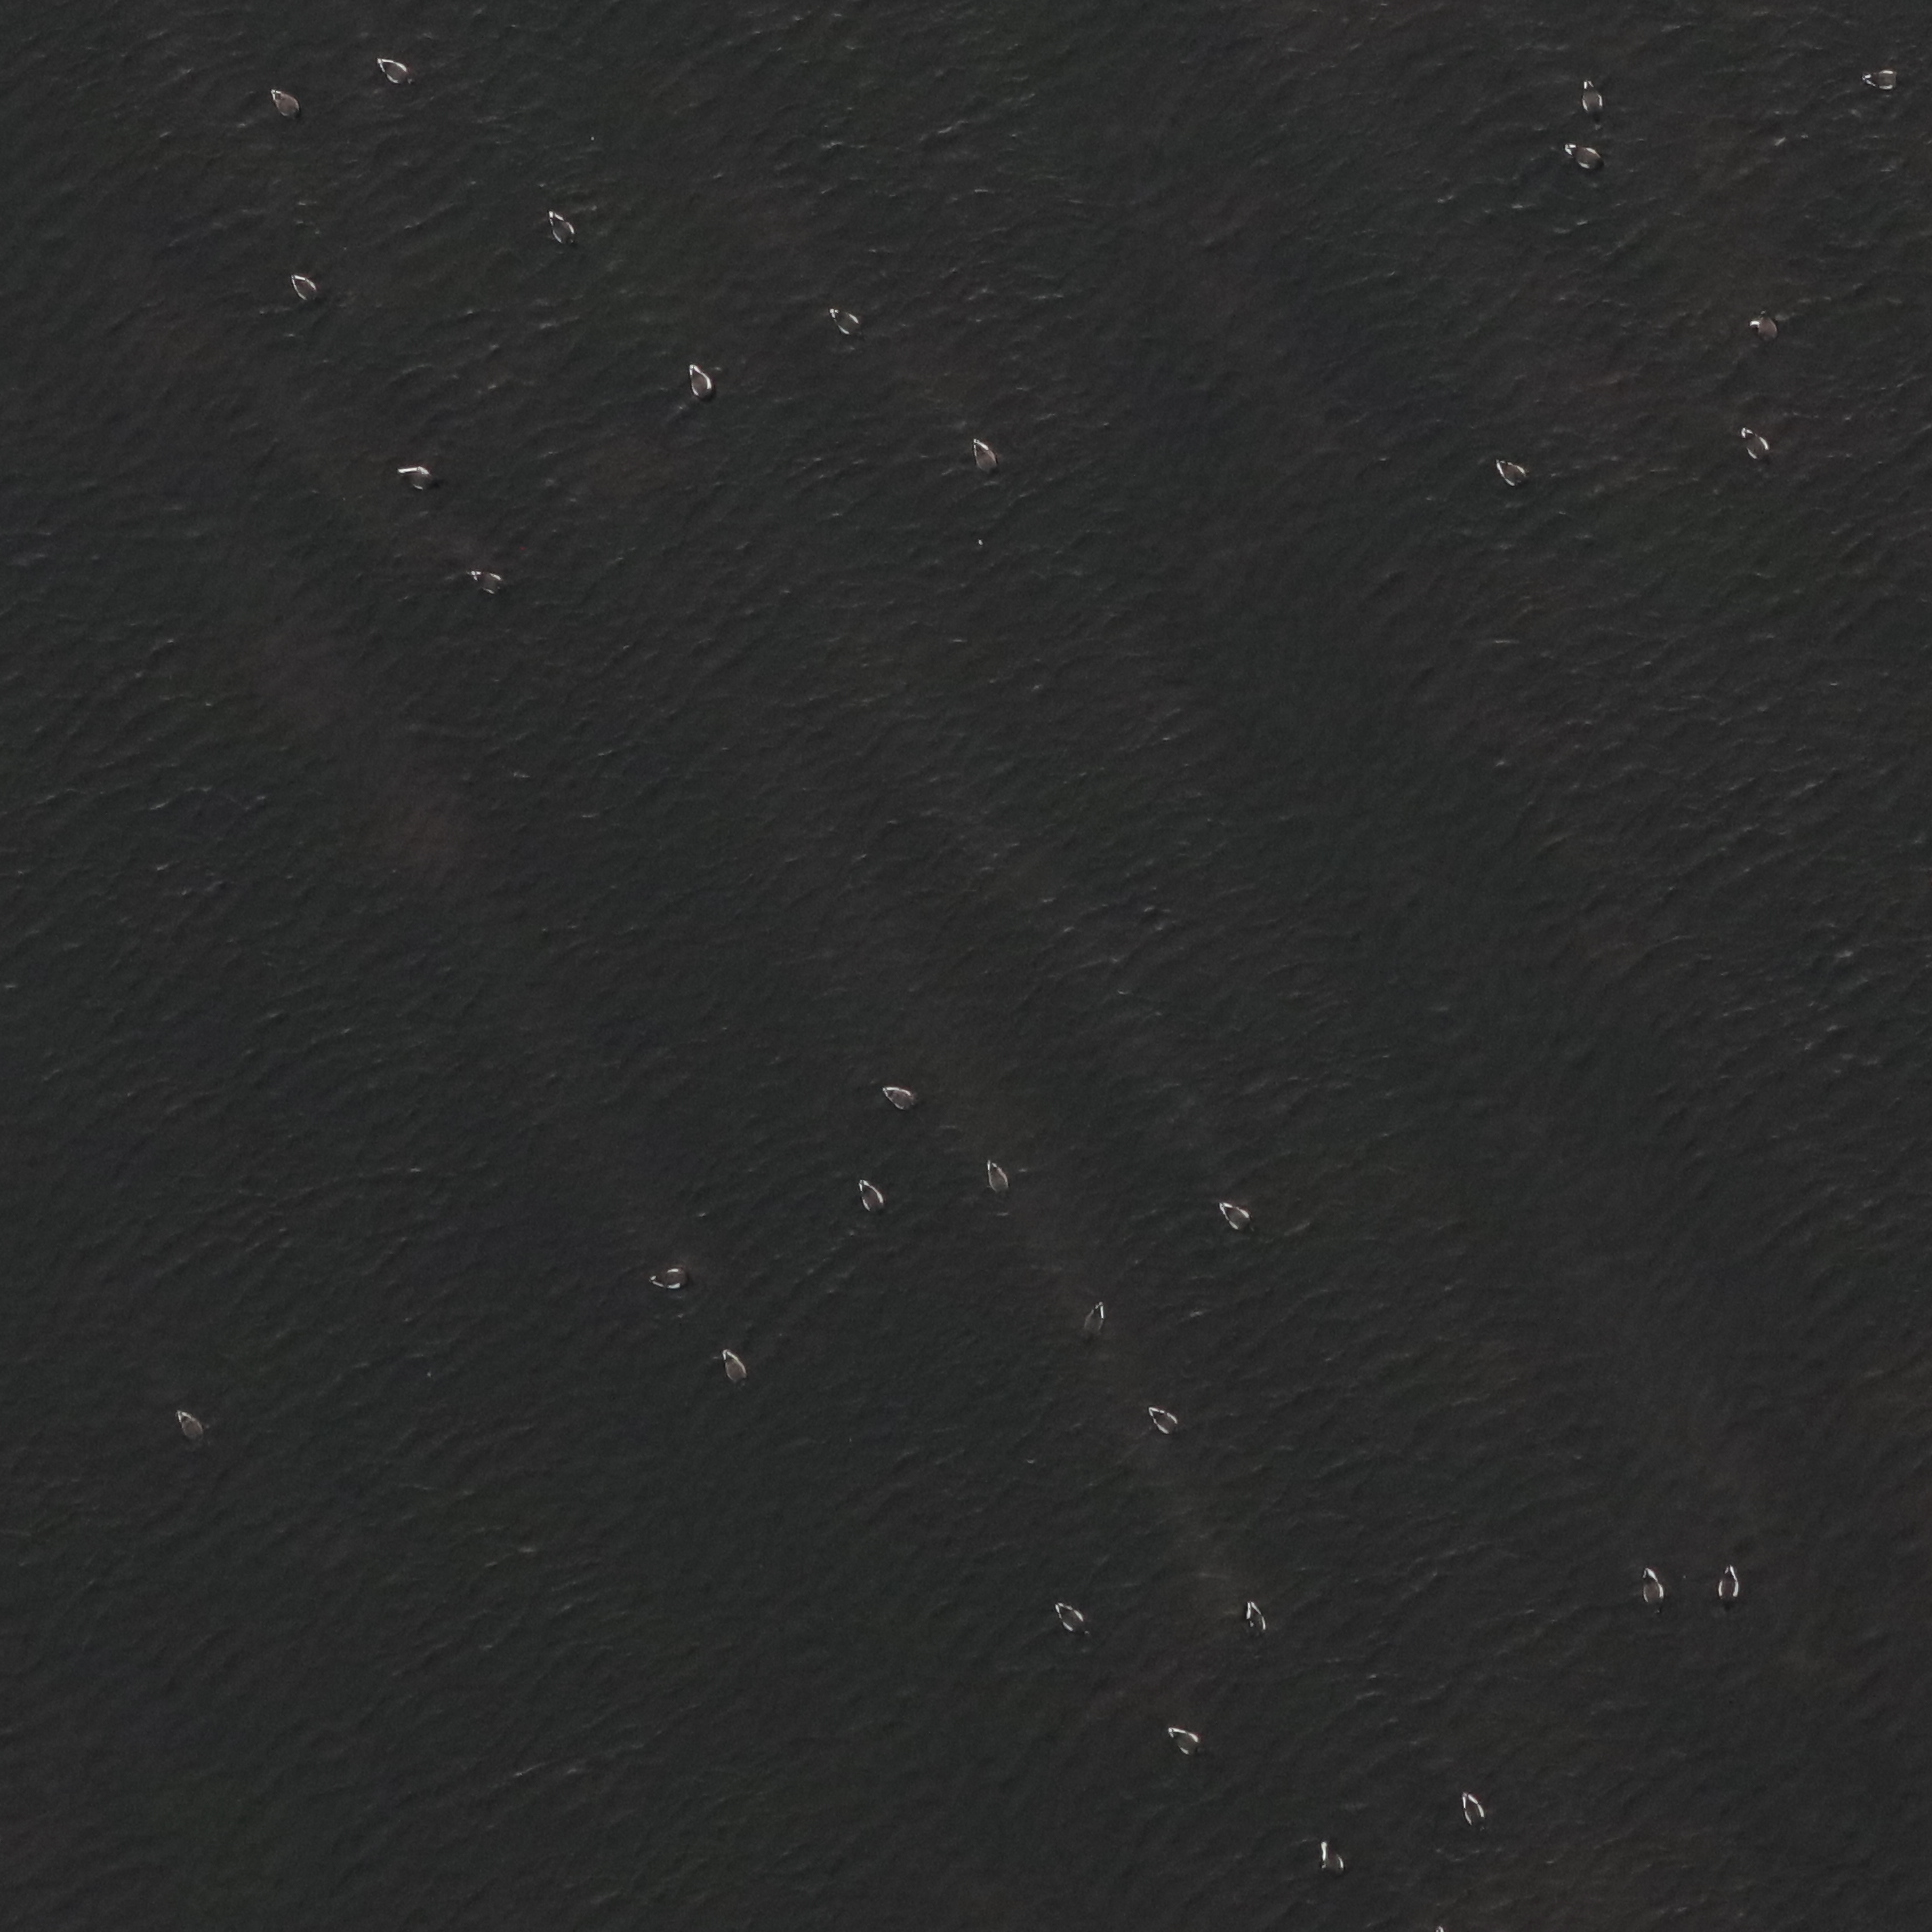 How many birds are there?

31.